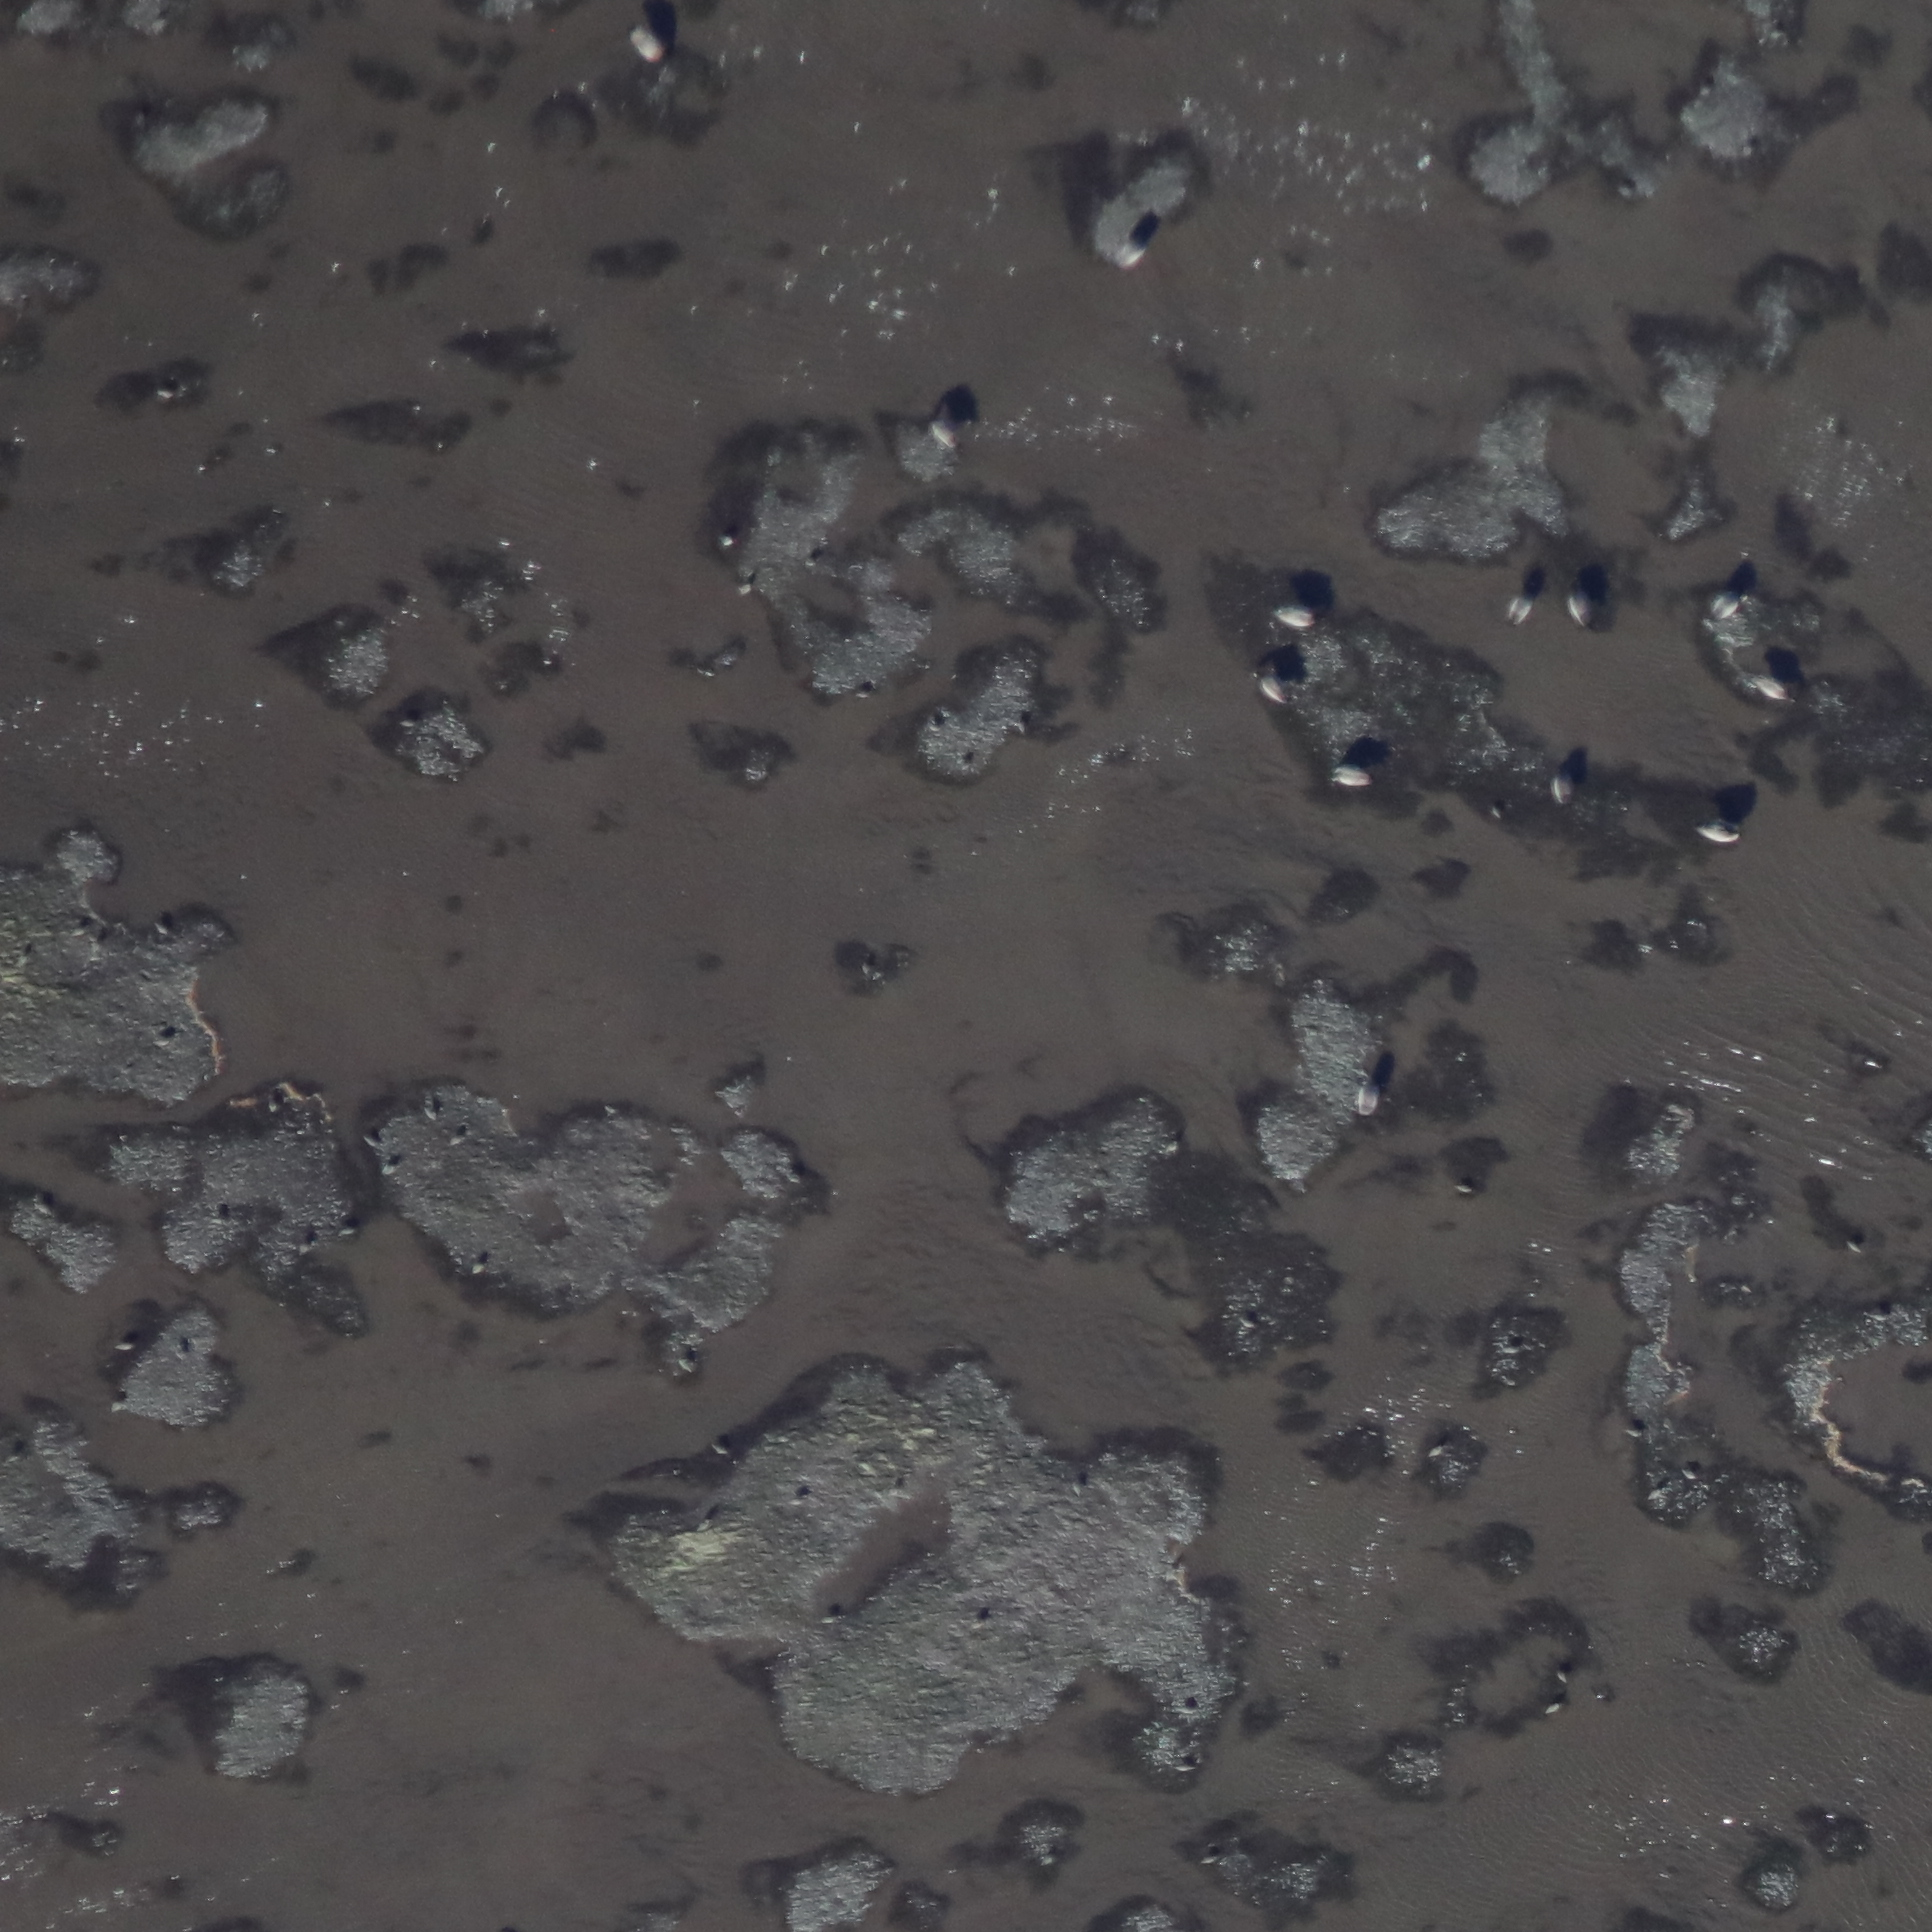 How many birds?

70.